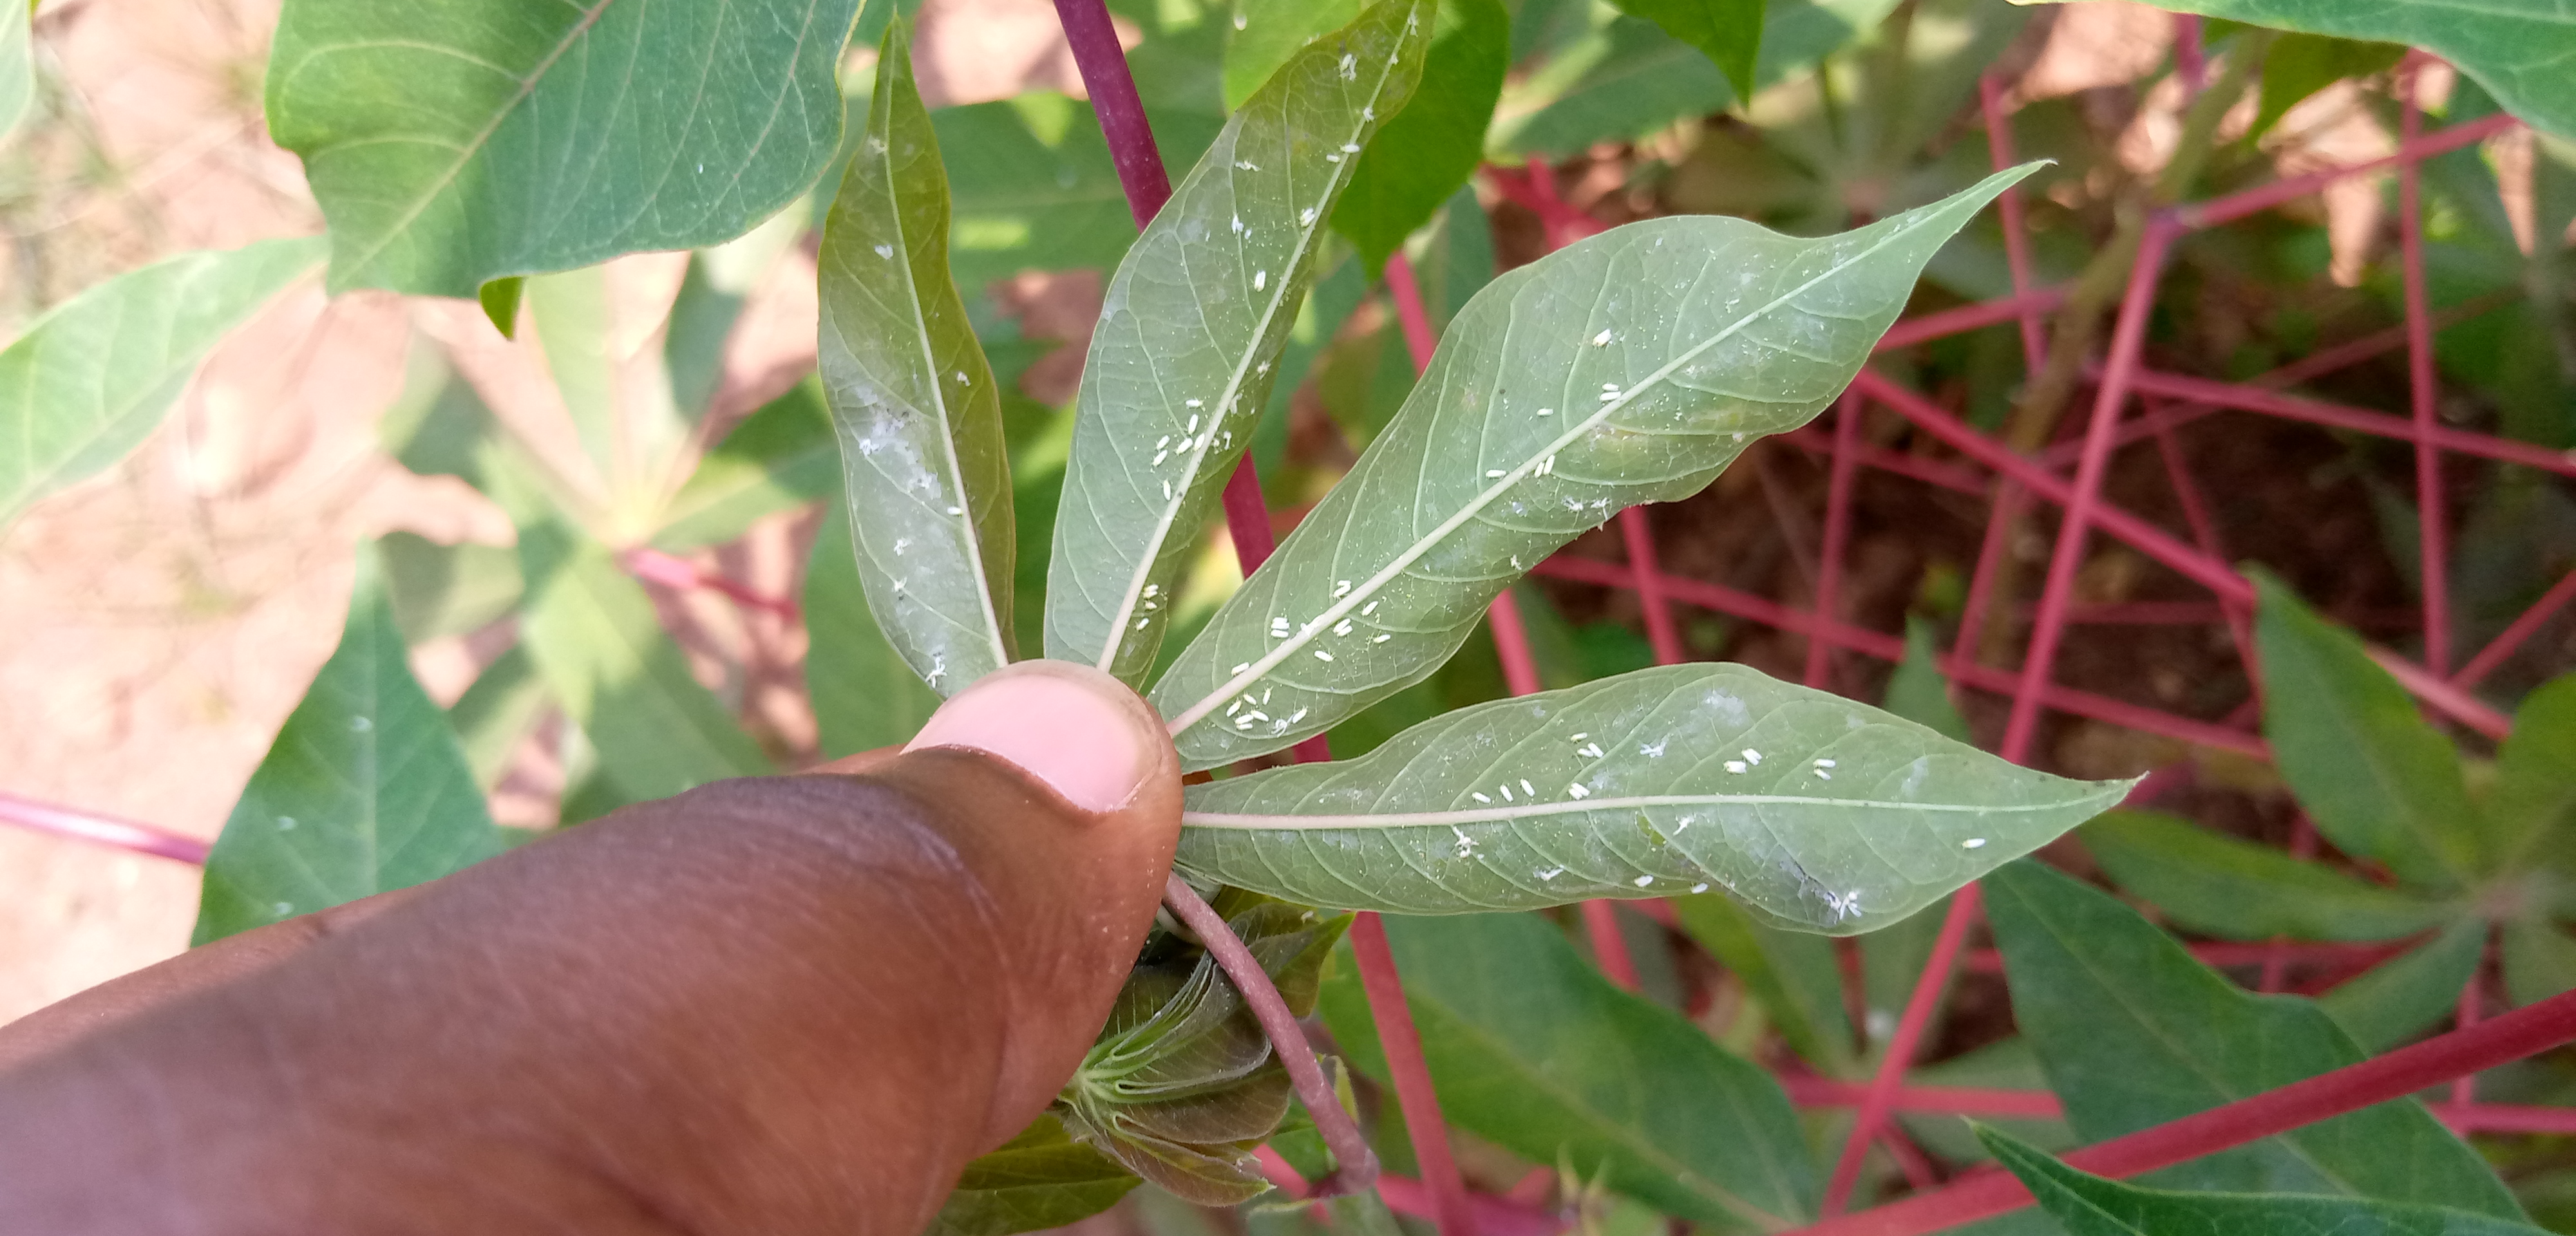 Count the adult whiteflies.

75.